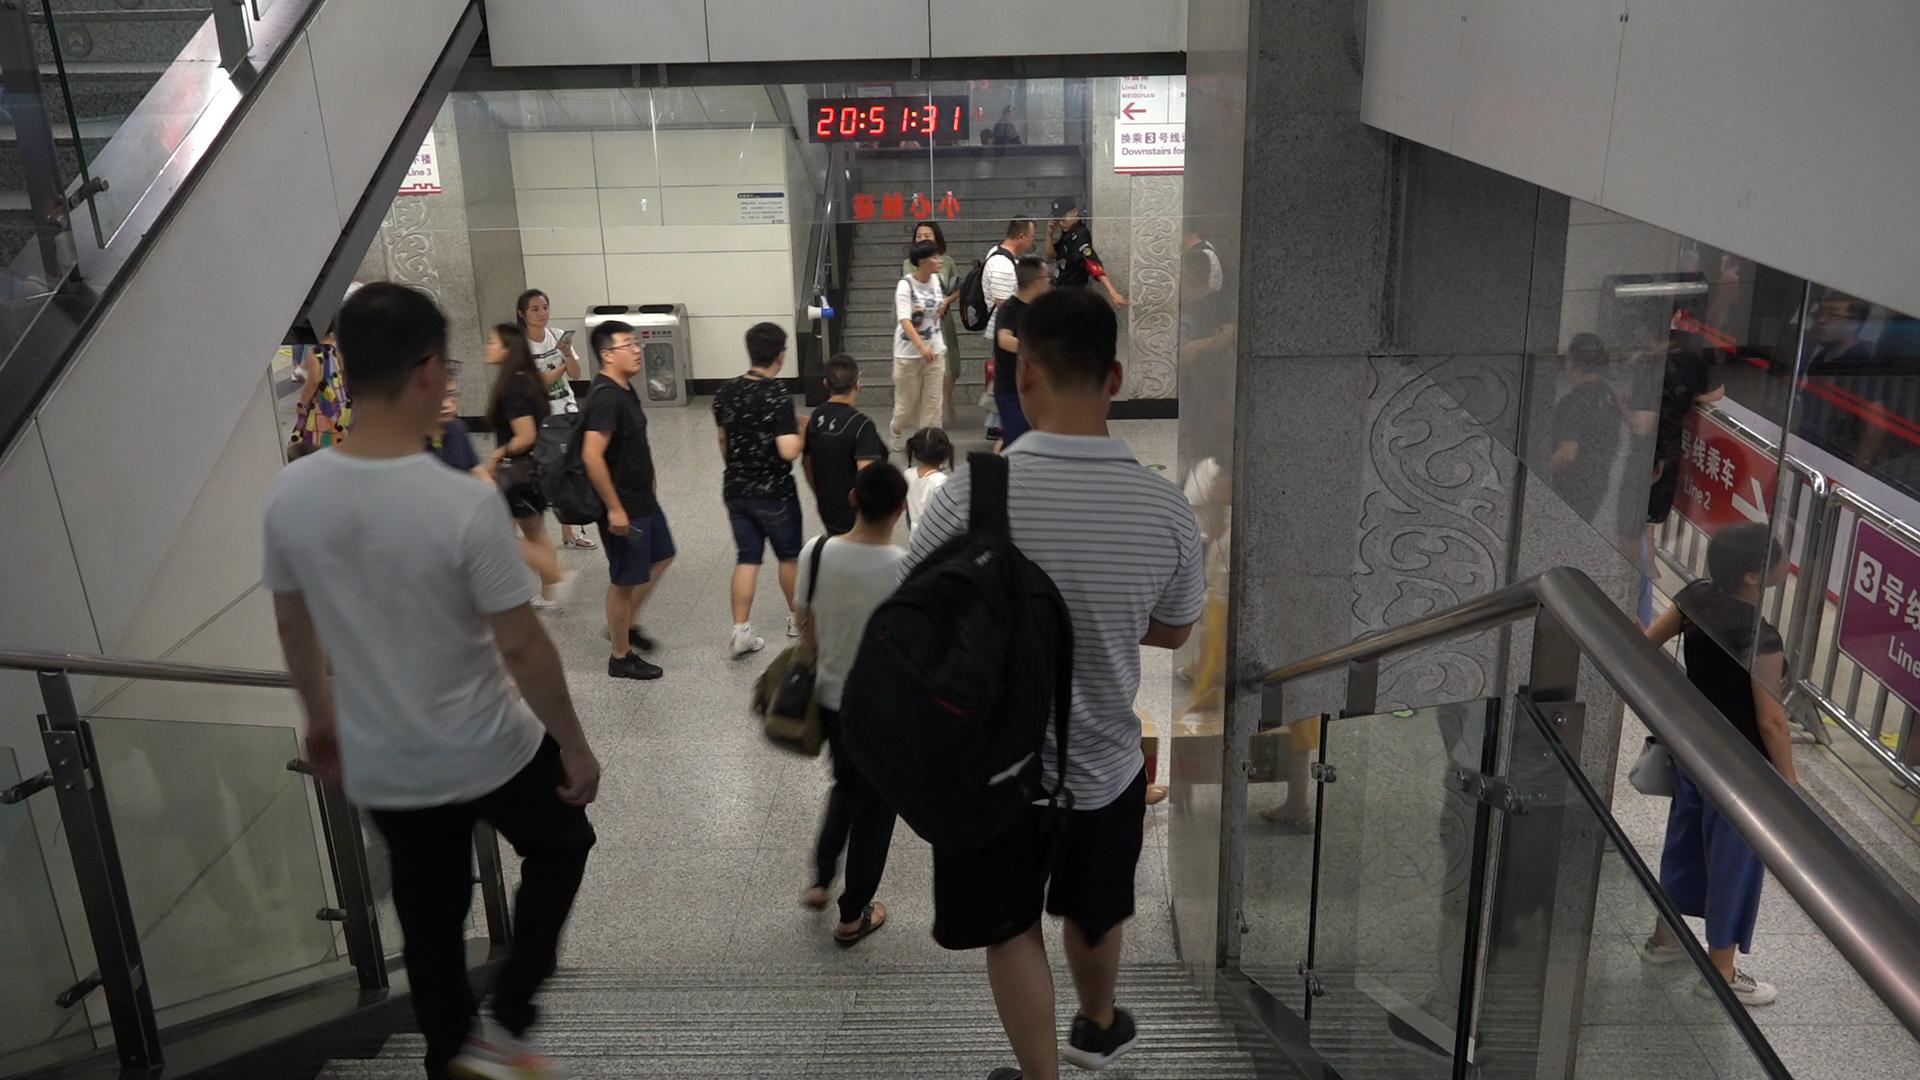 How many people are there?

18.